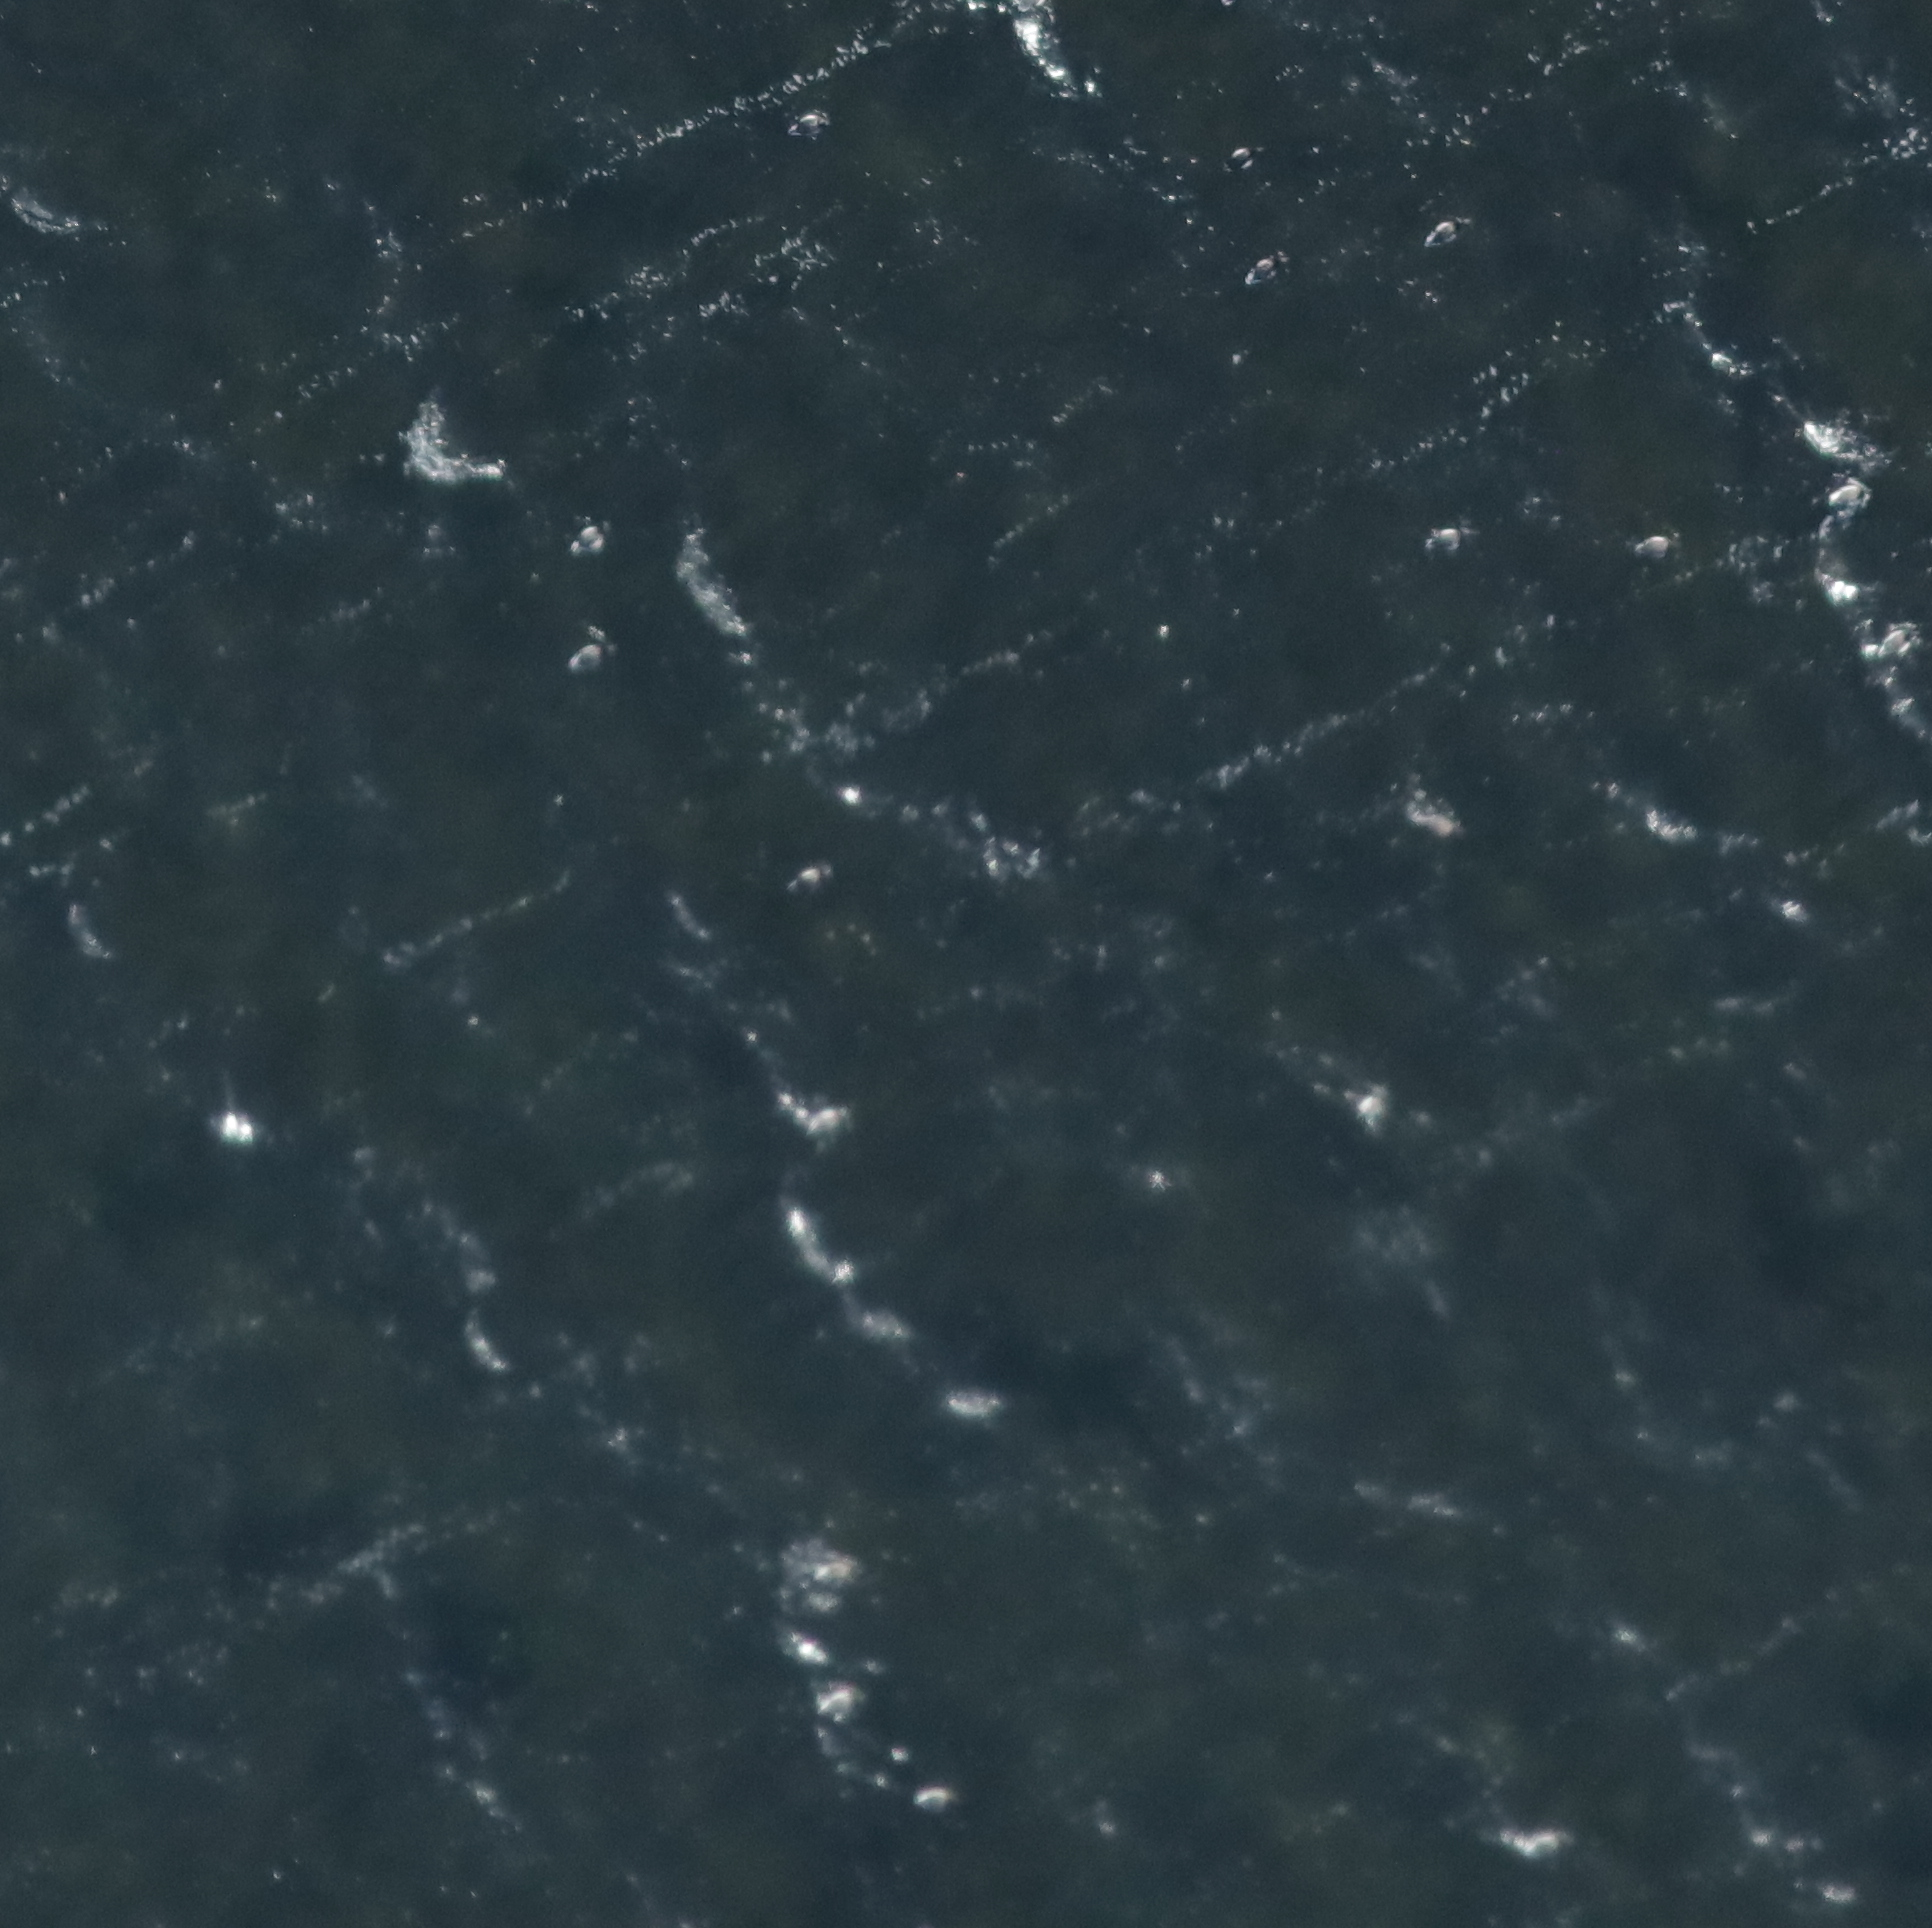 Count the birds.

14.